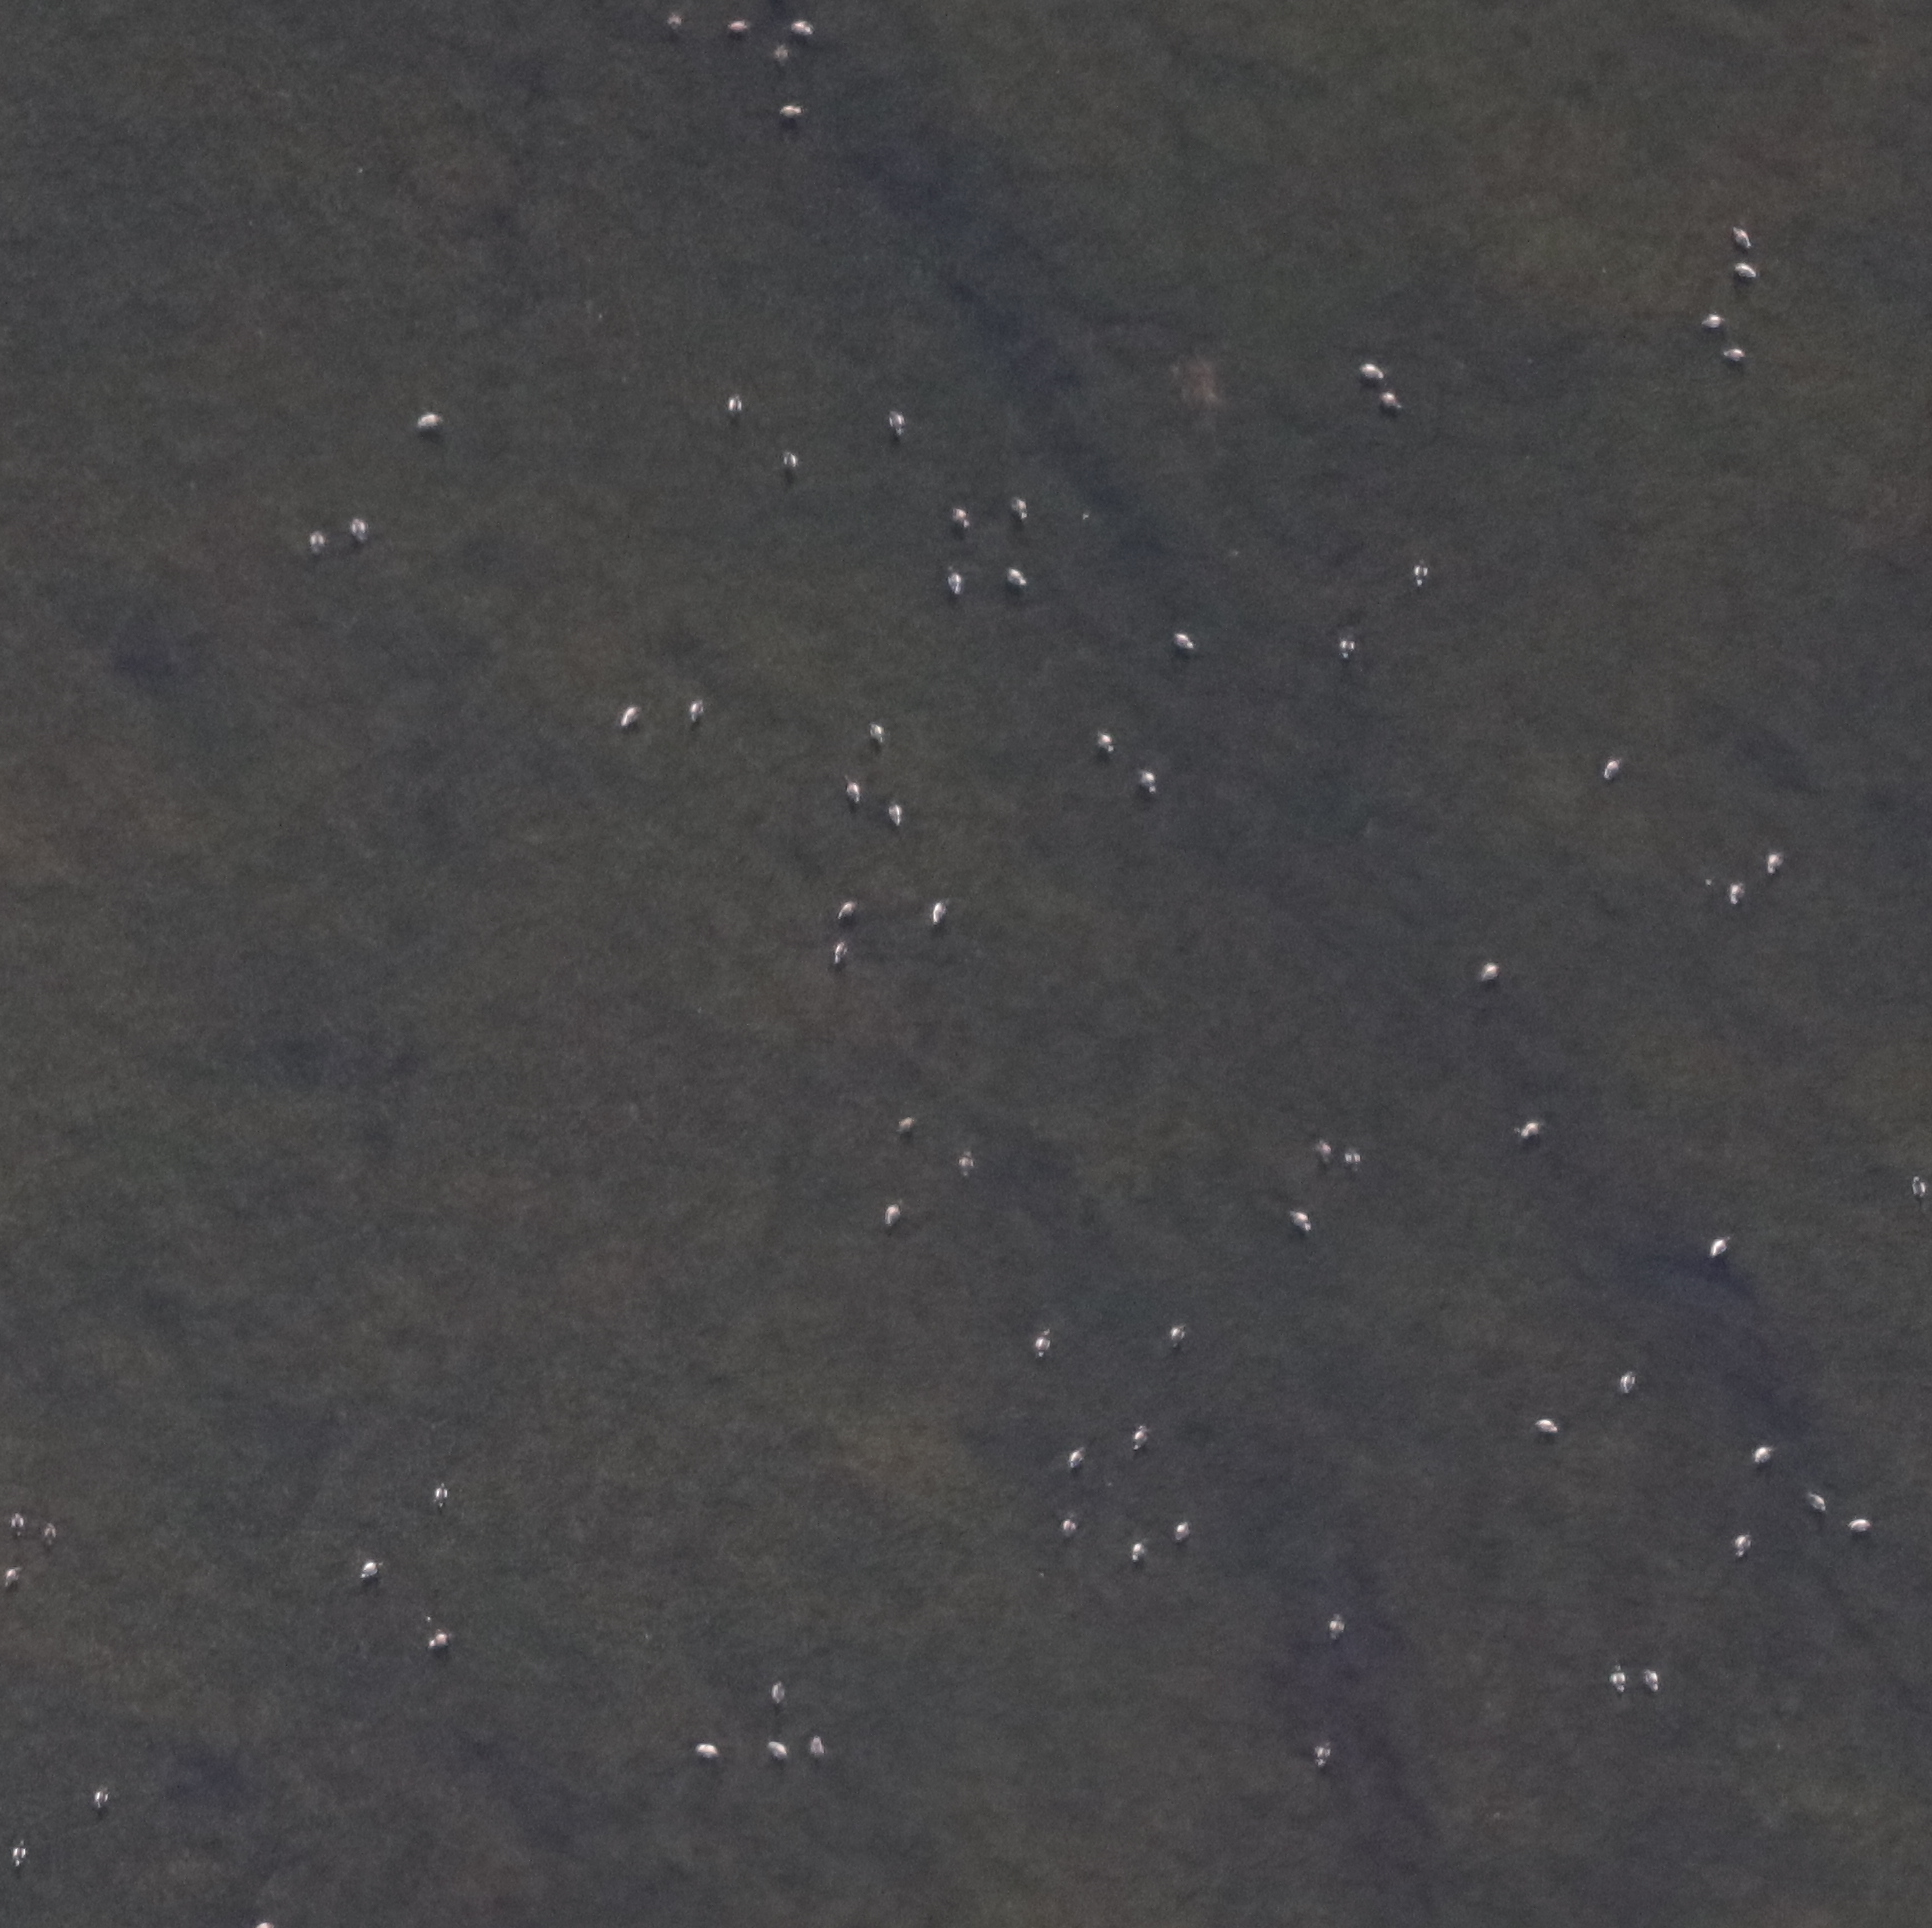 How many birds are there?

76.